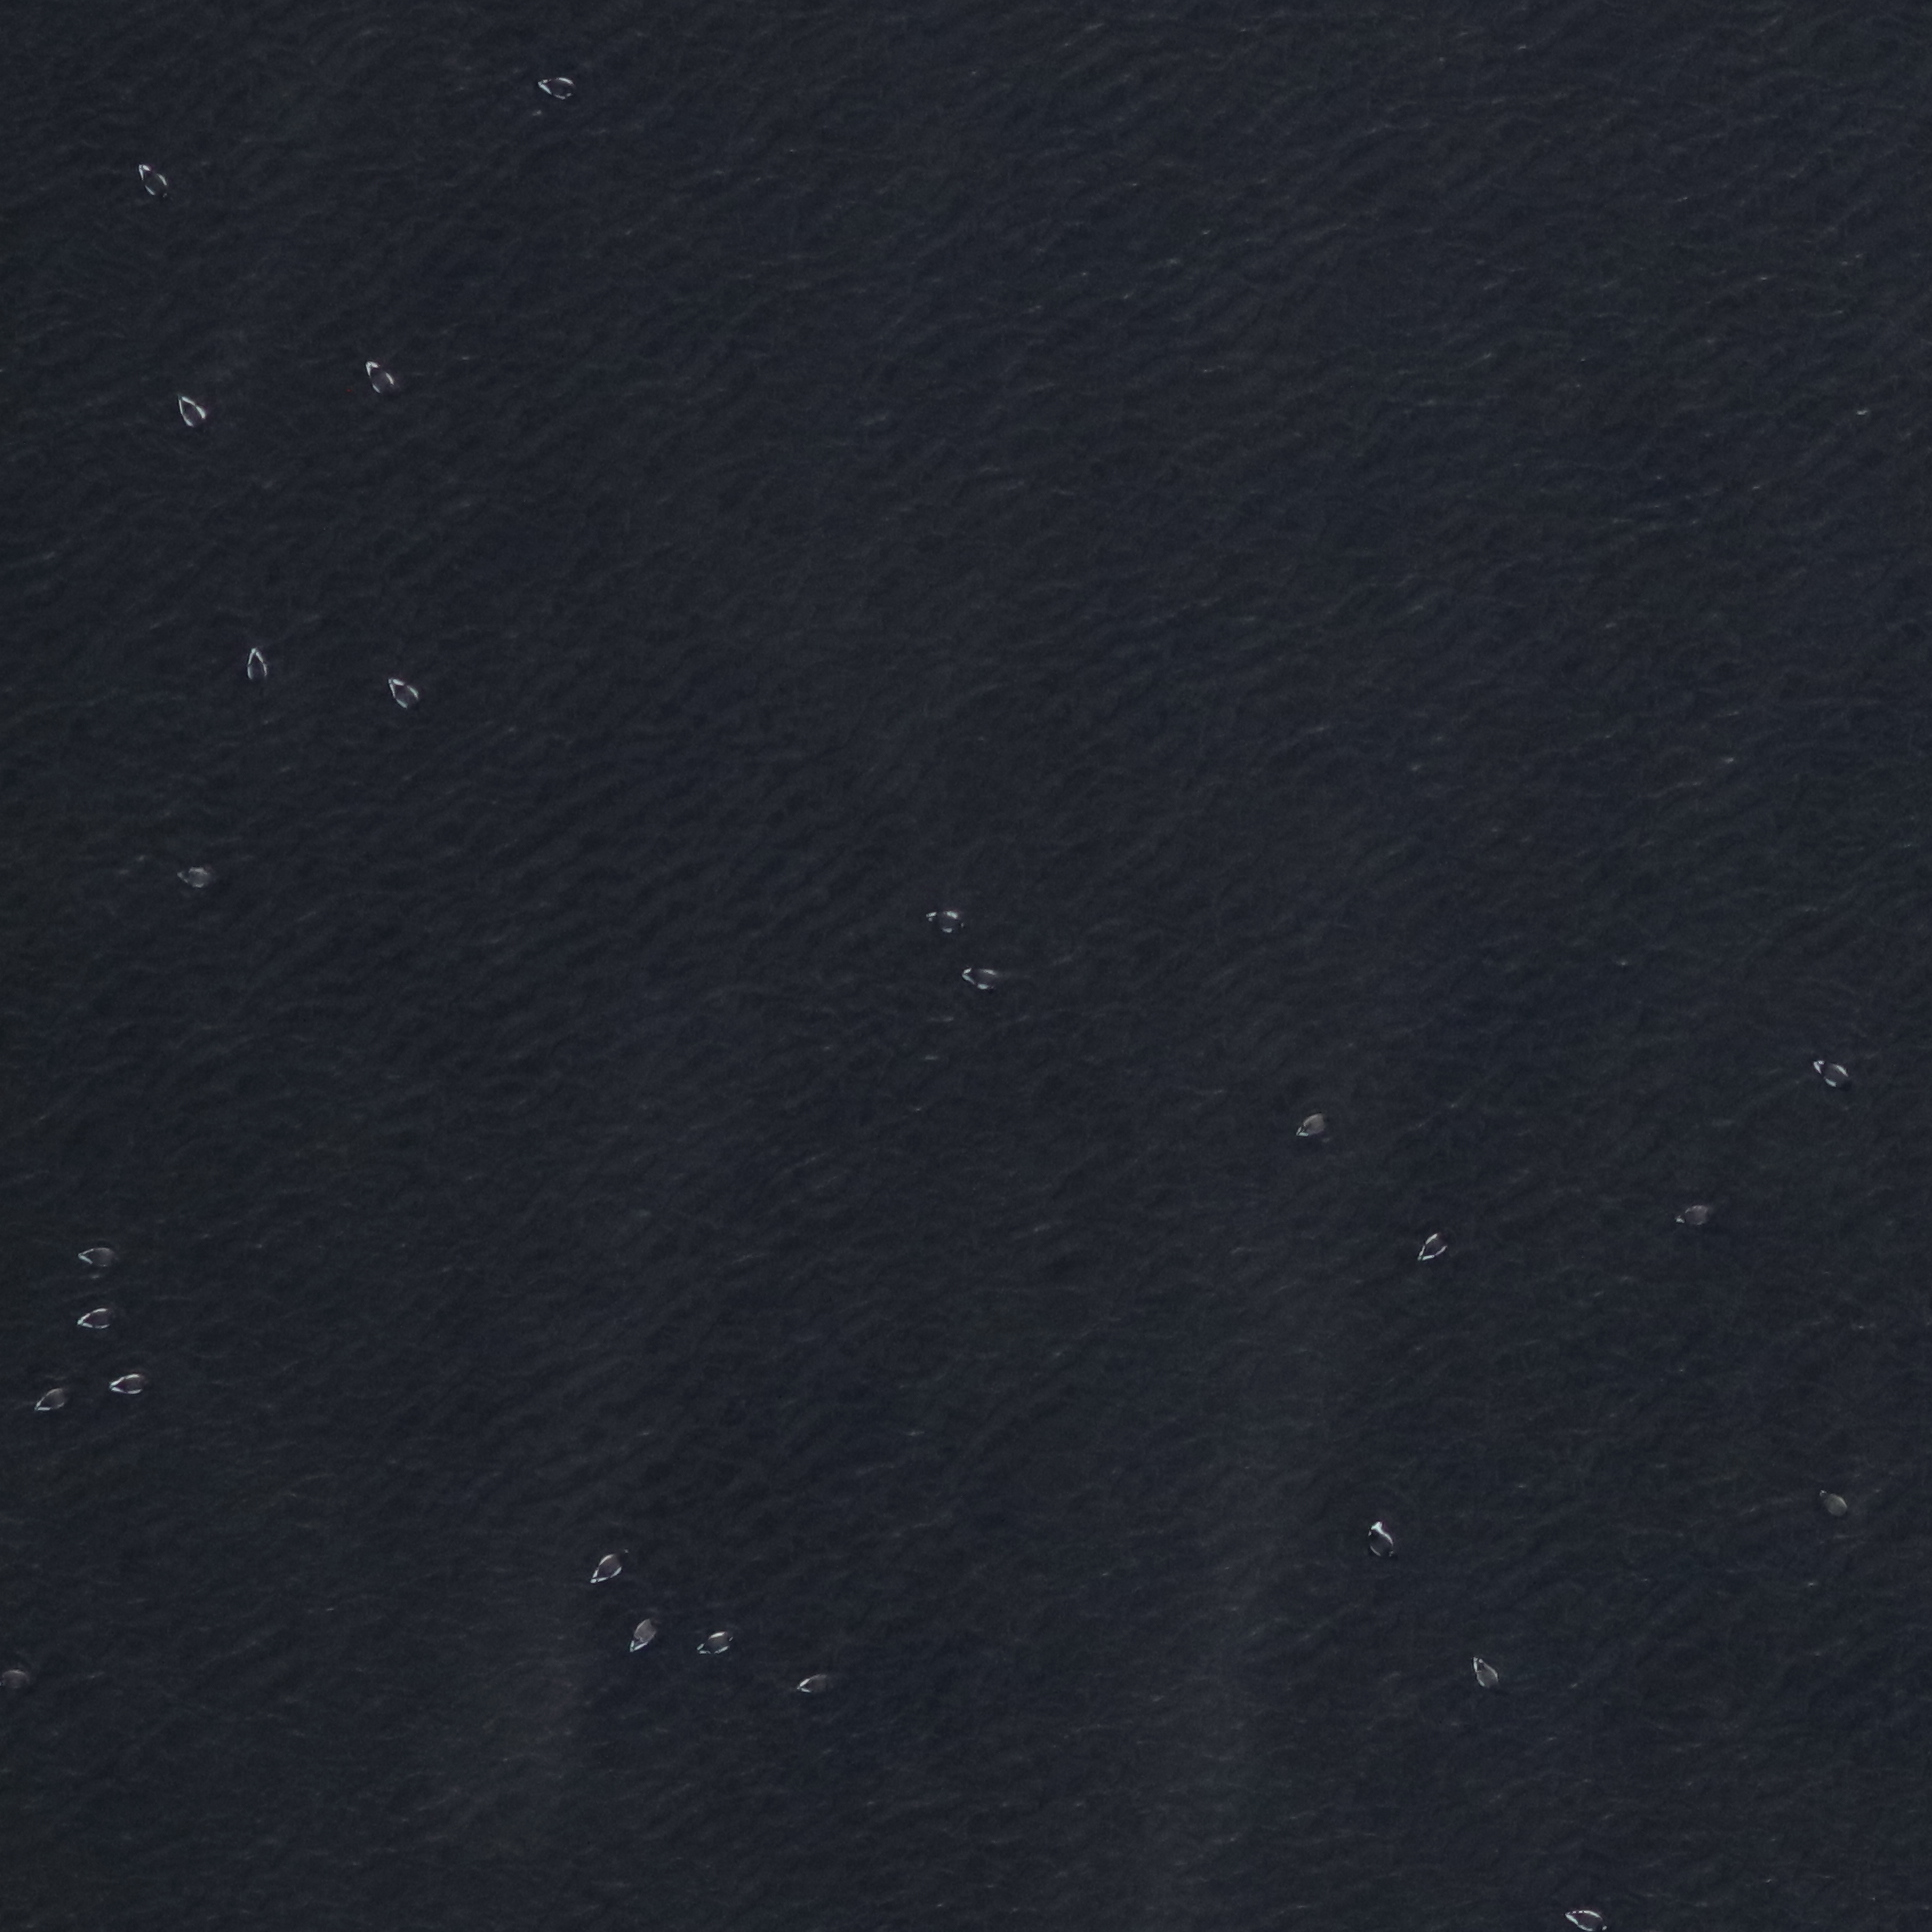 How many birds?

26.